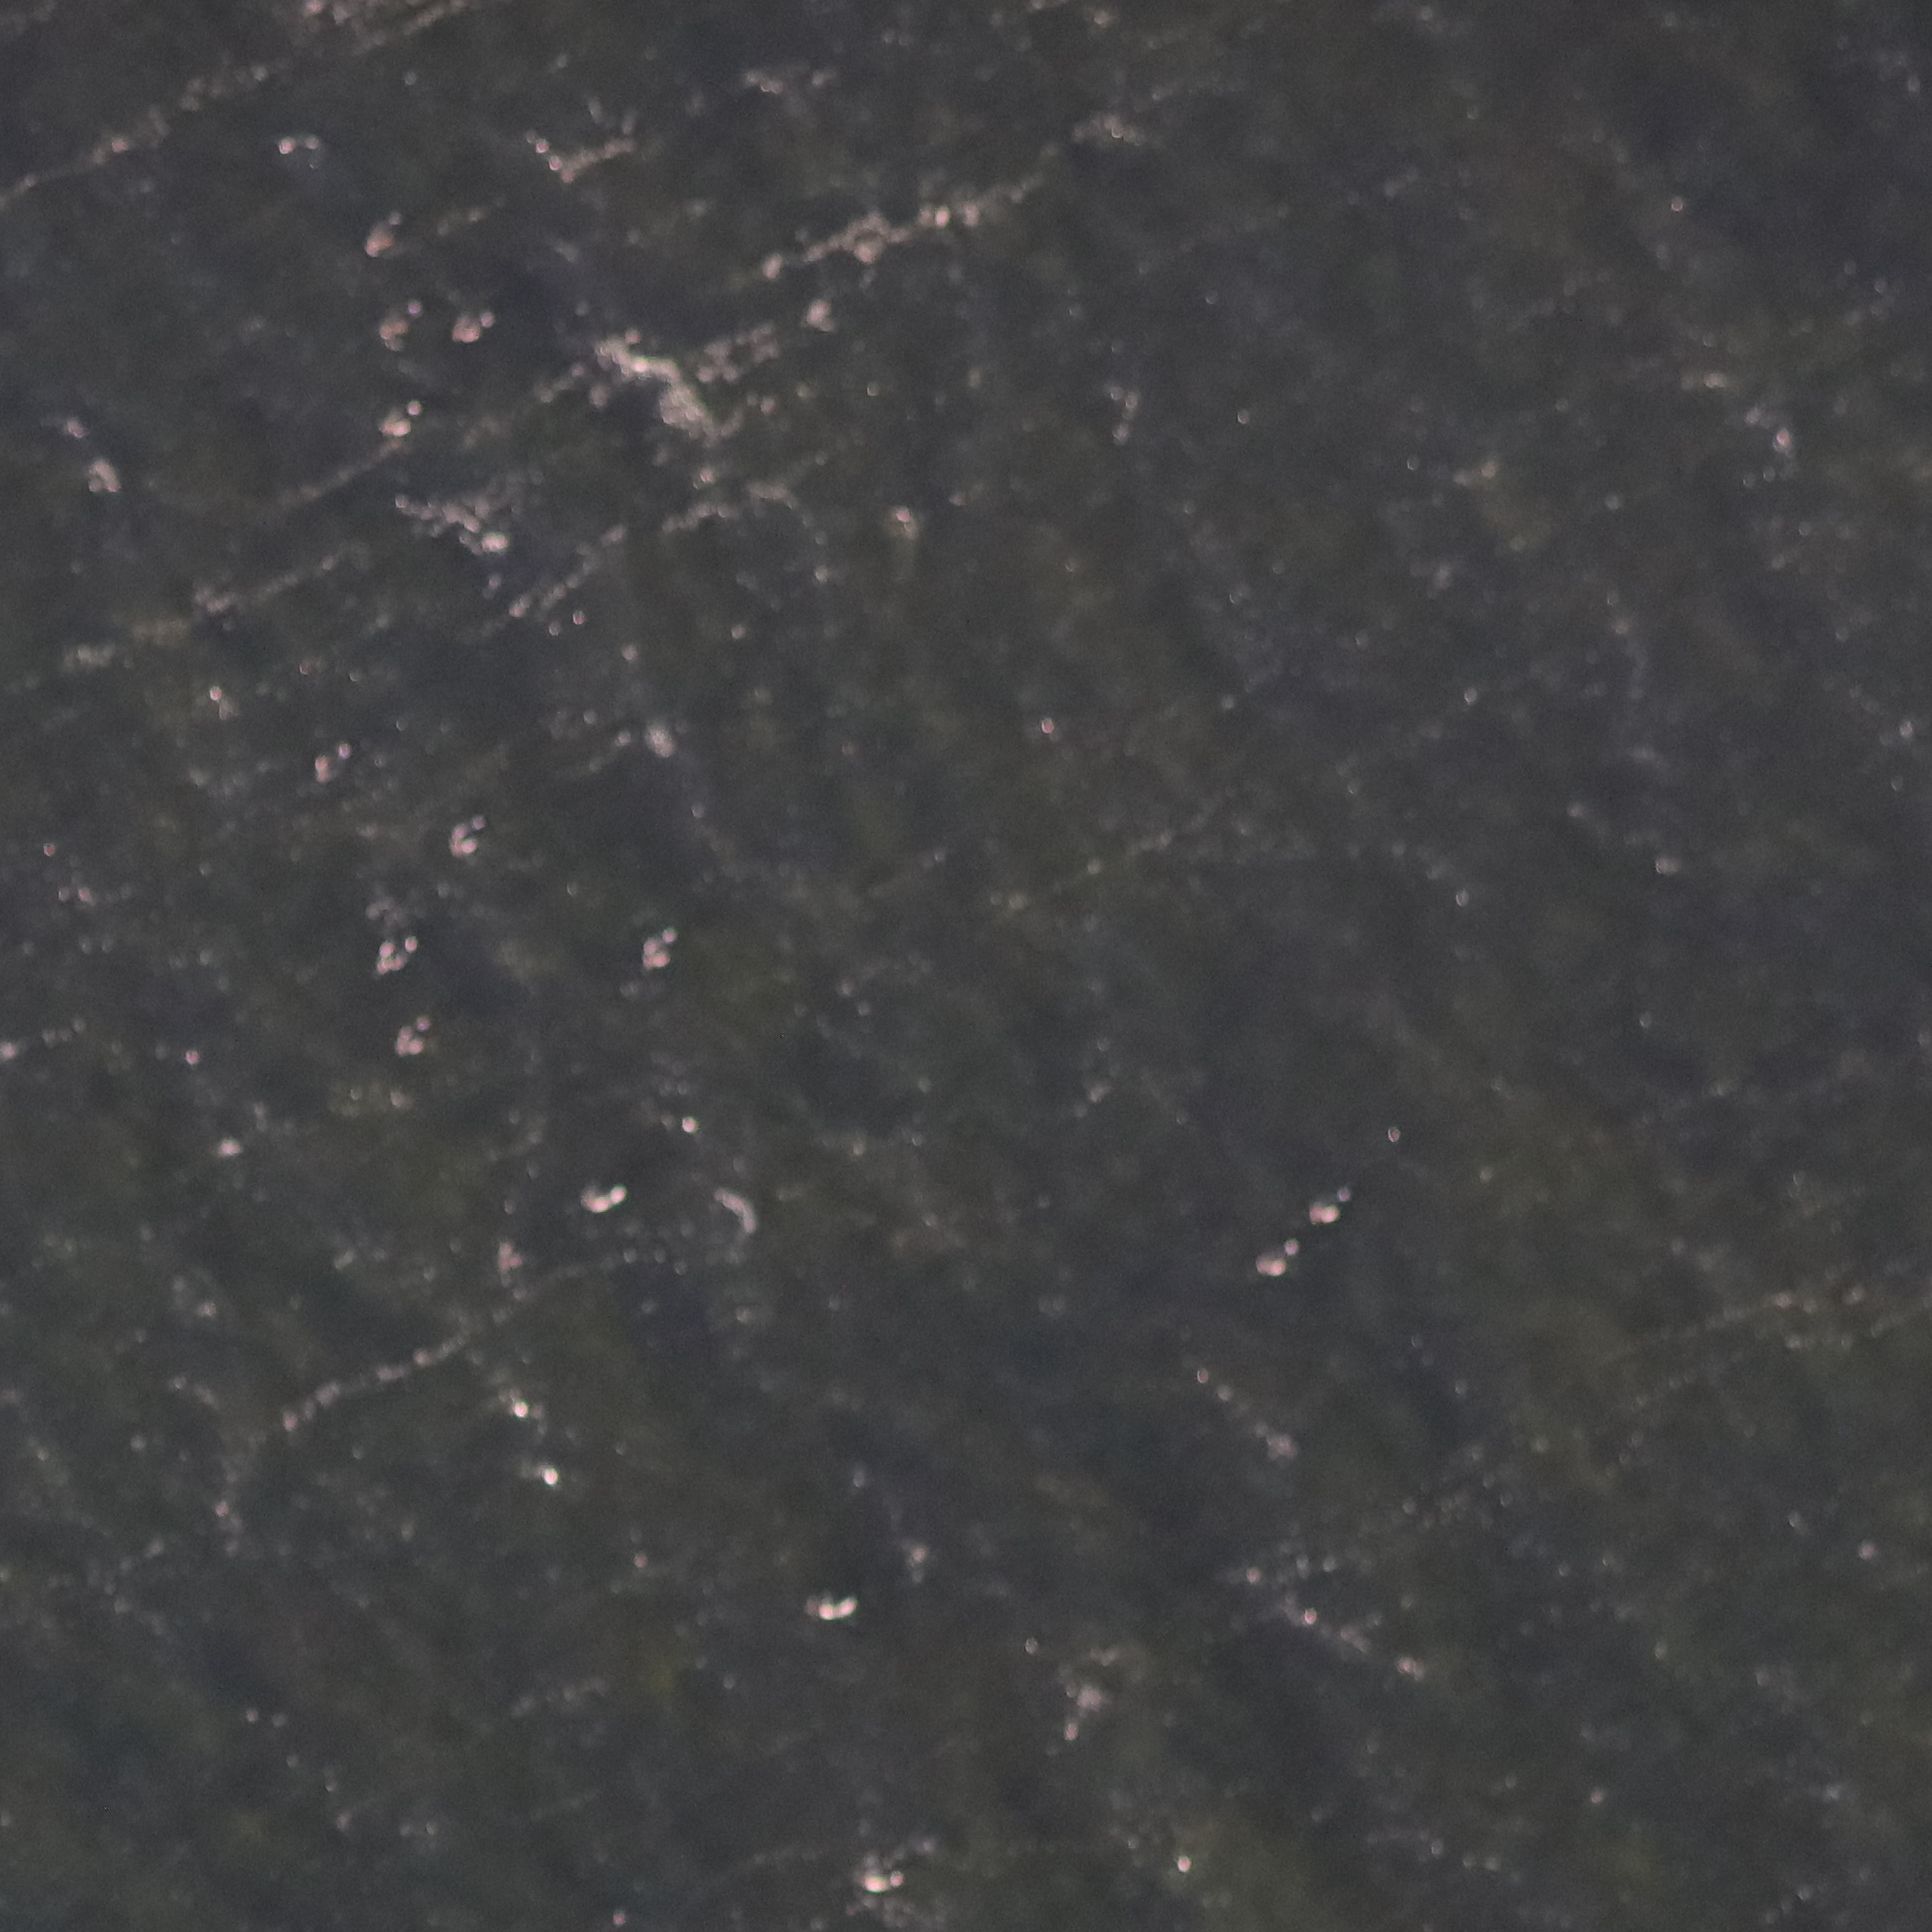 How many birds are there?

14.